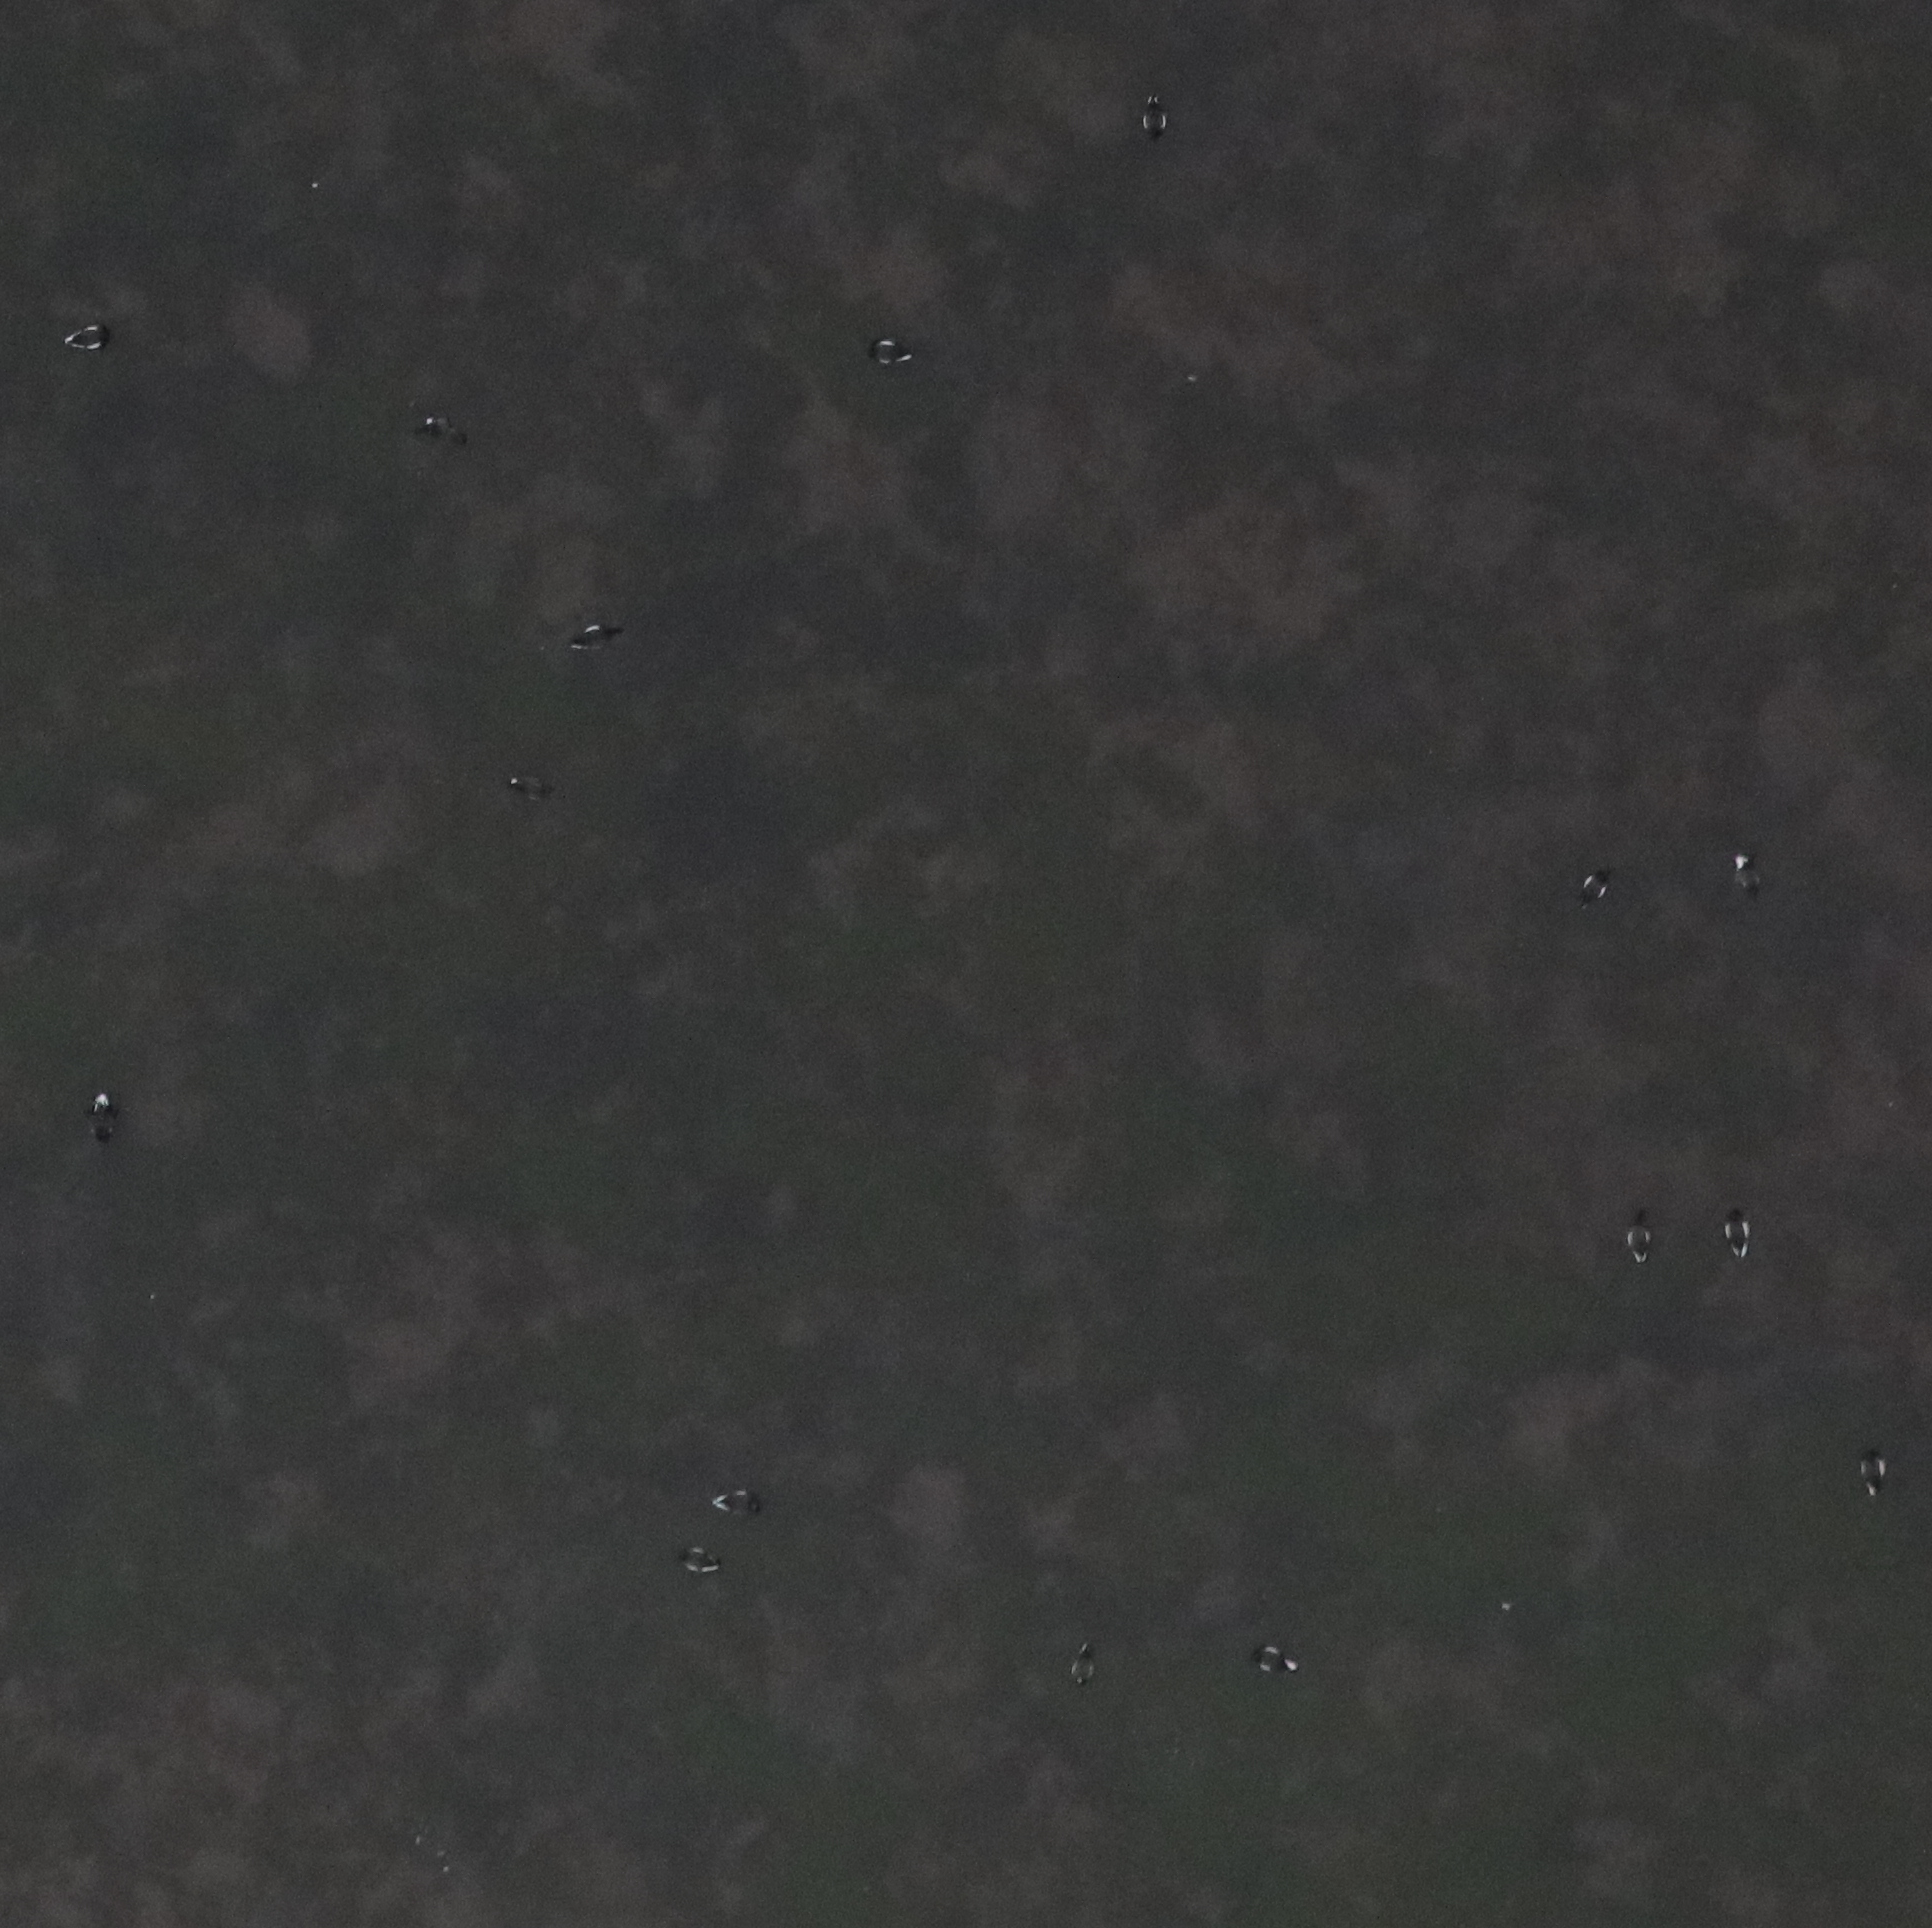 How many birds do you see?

16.